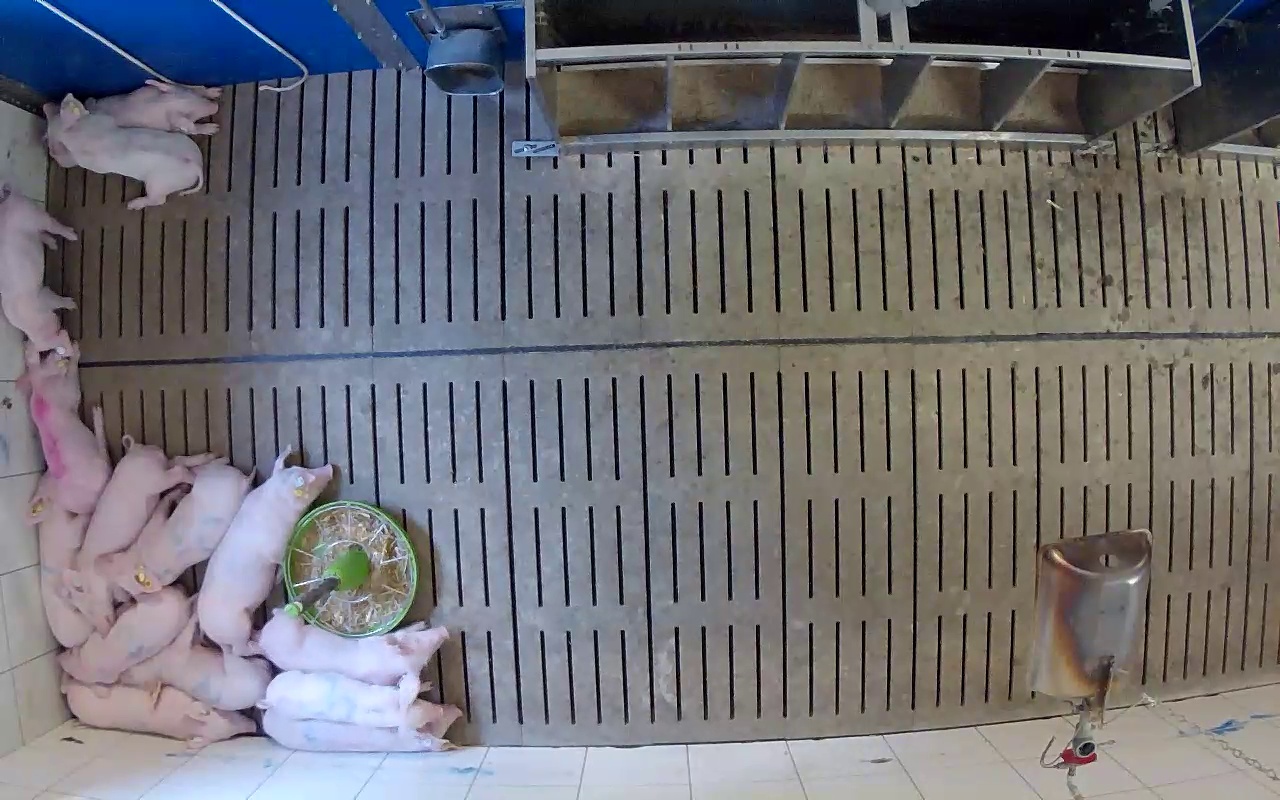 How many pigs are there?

14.